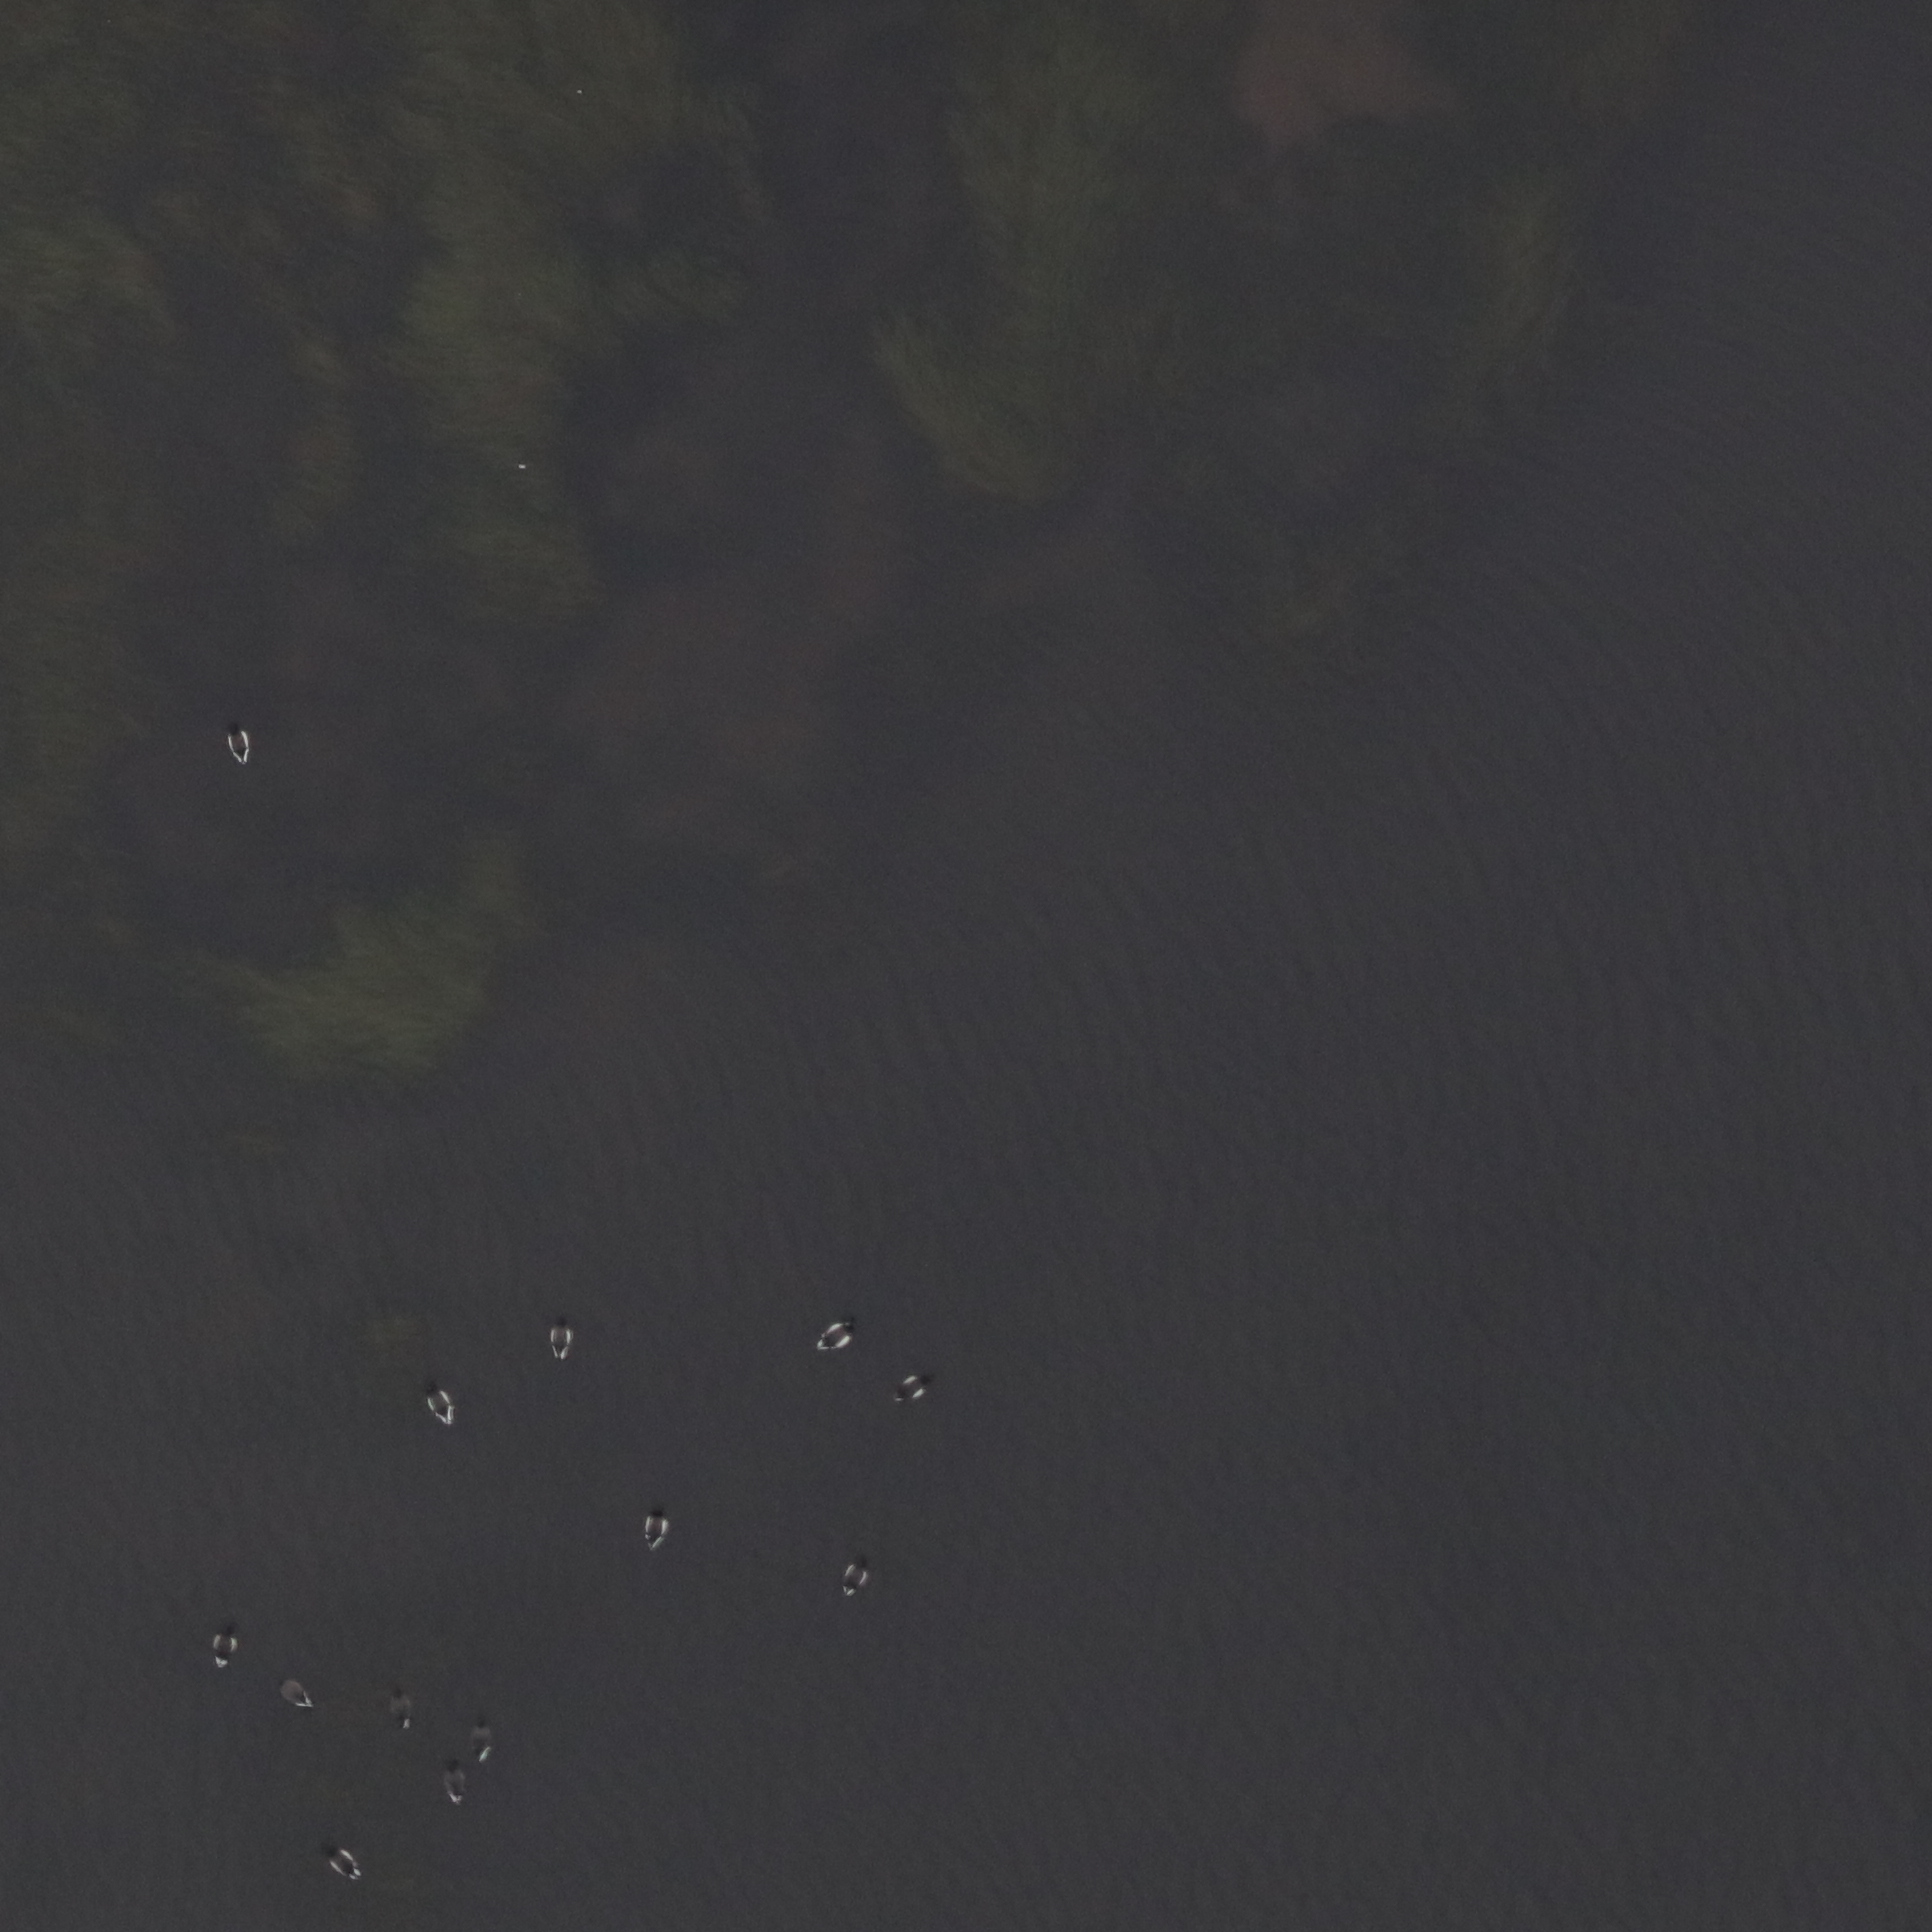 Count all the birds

13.